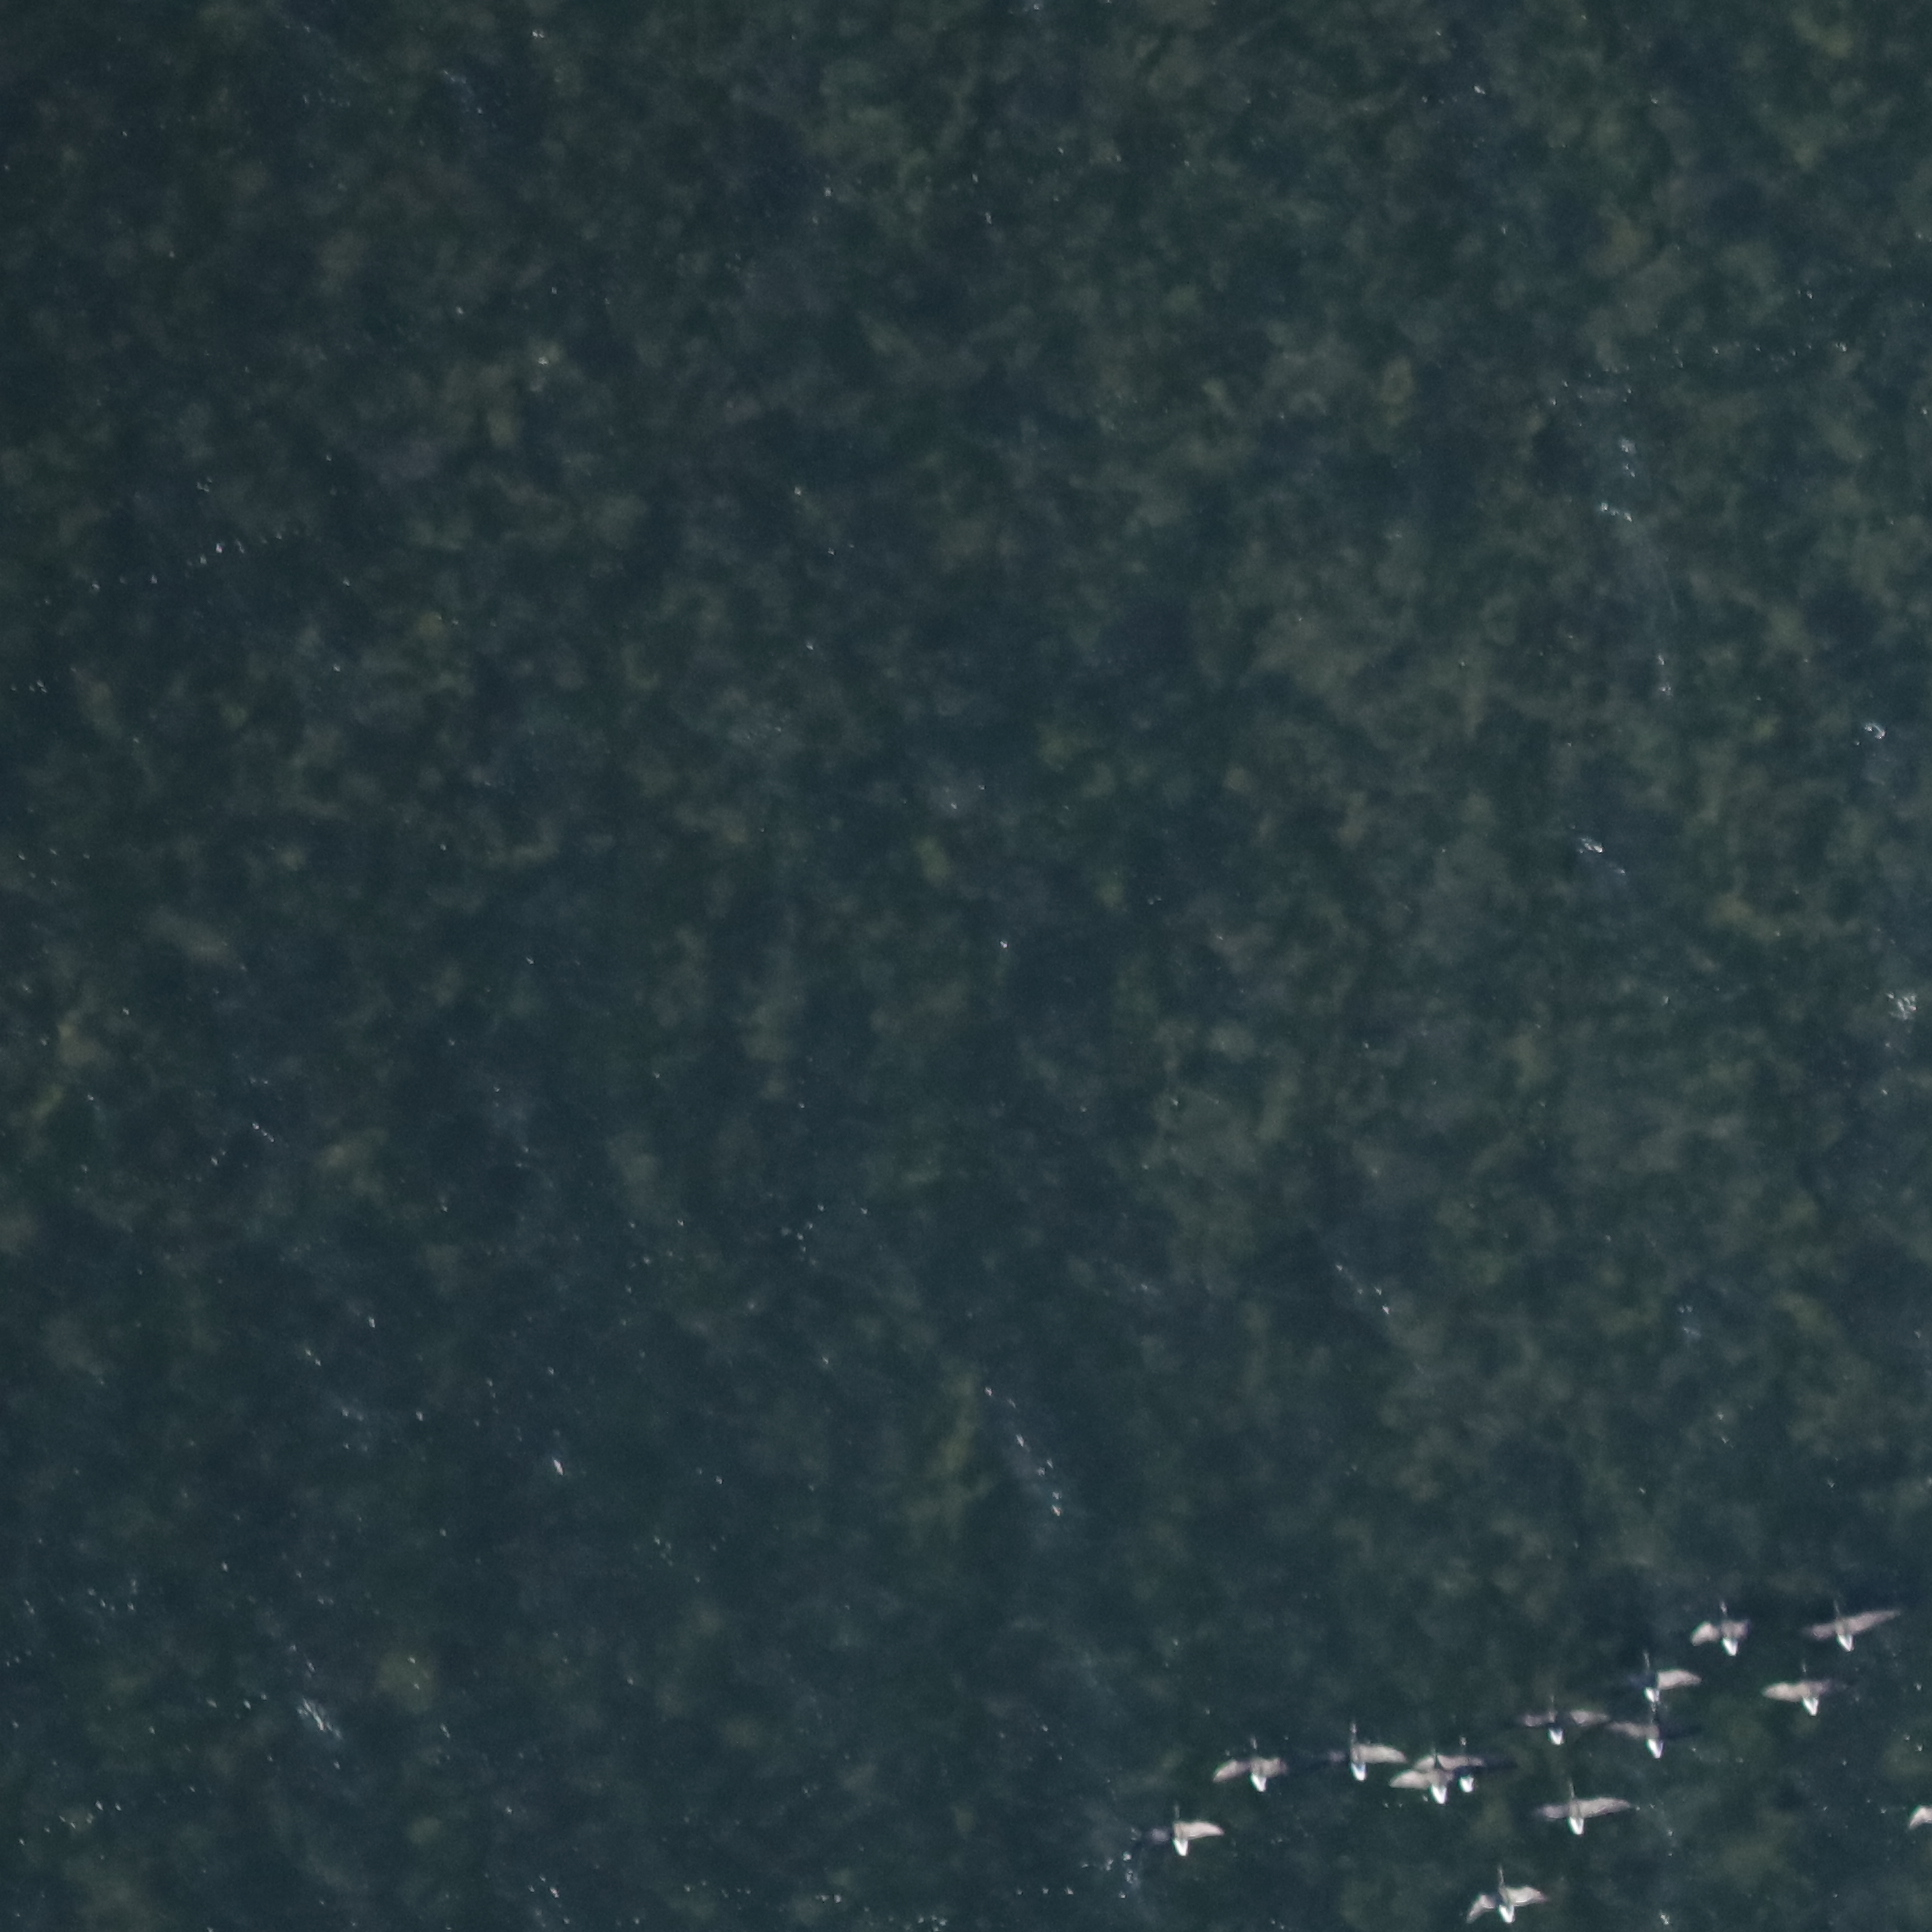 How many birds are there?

13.